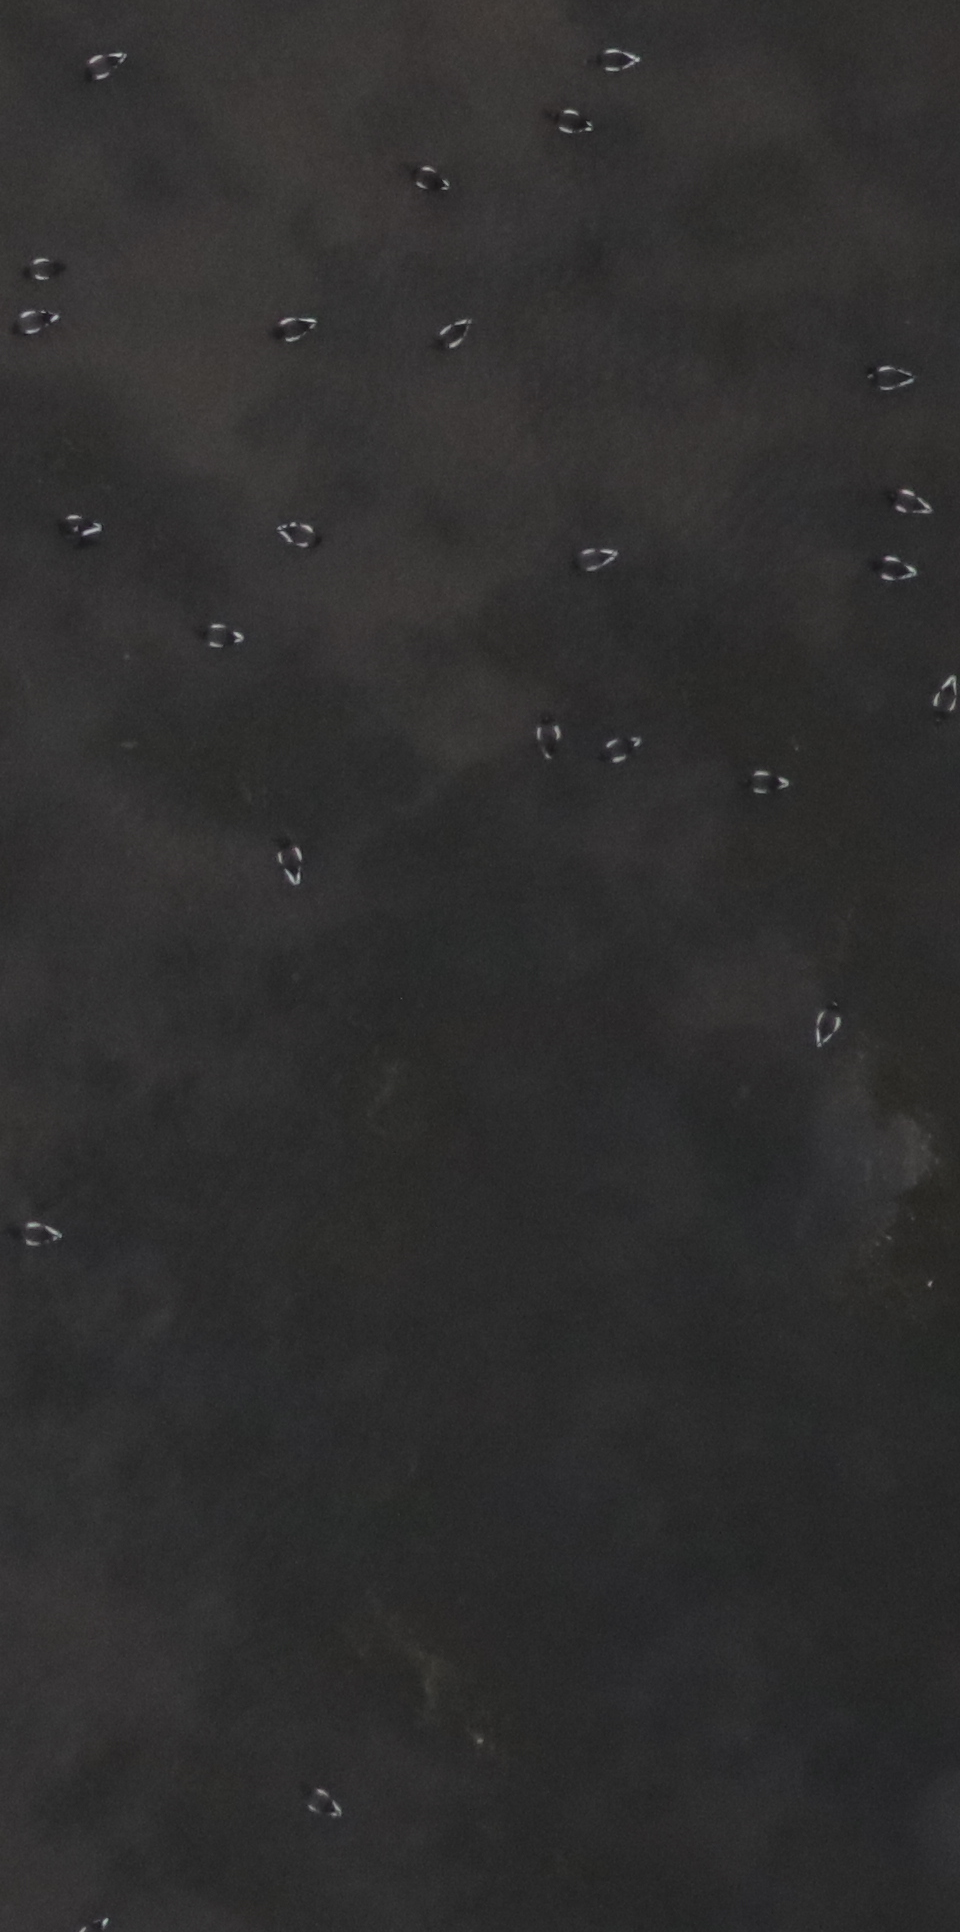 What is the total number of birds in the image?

23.